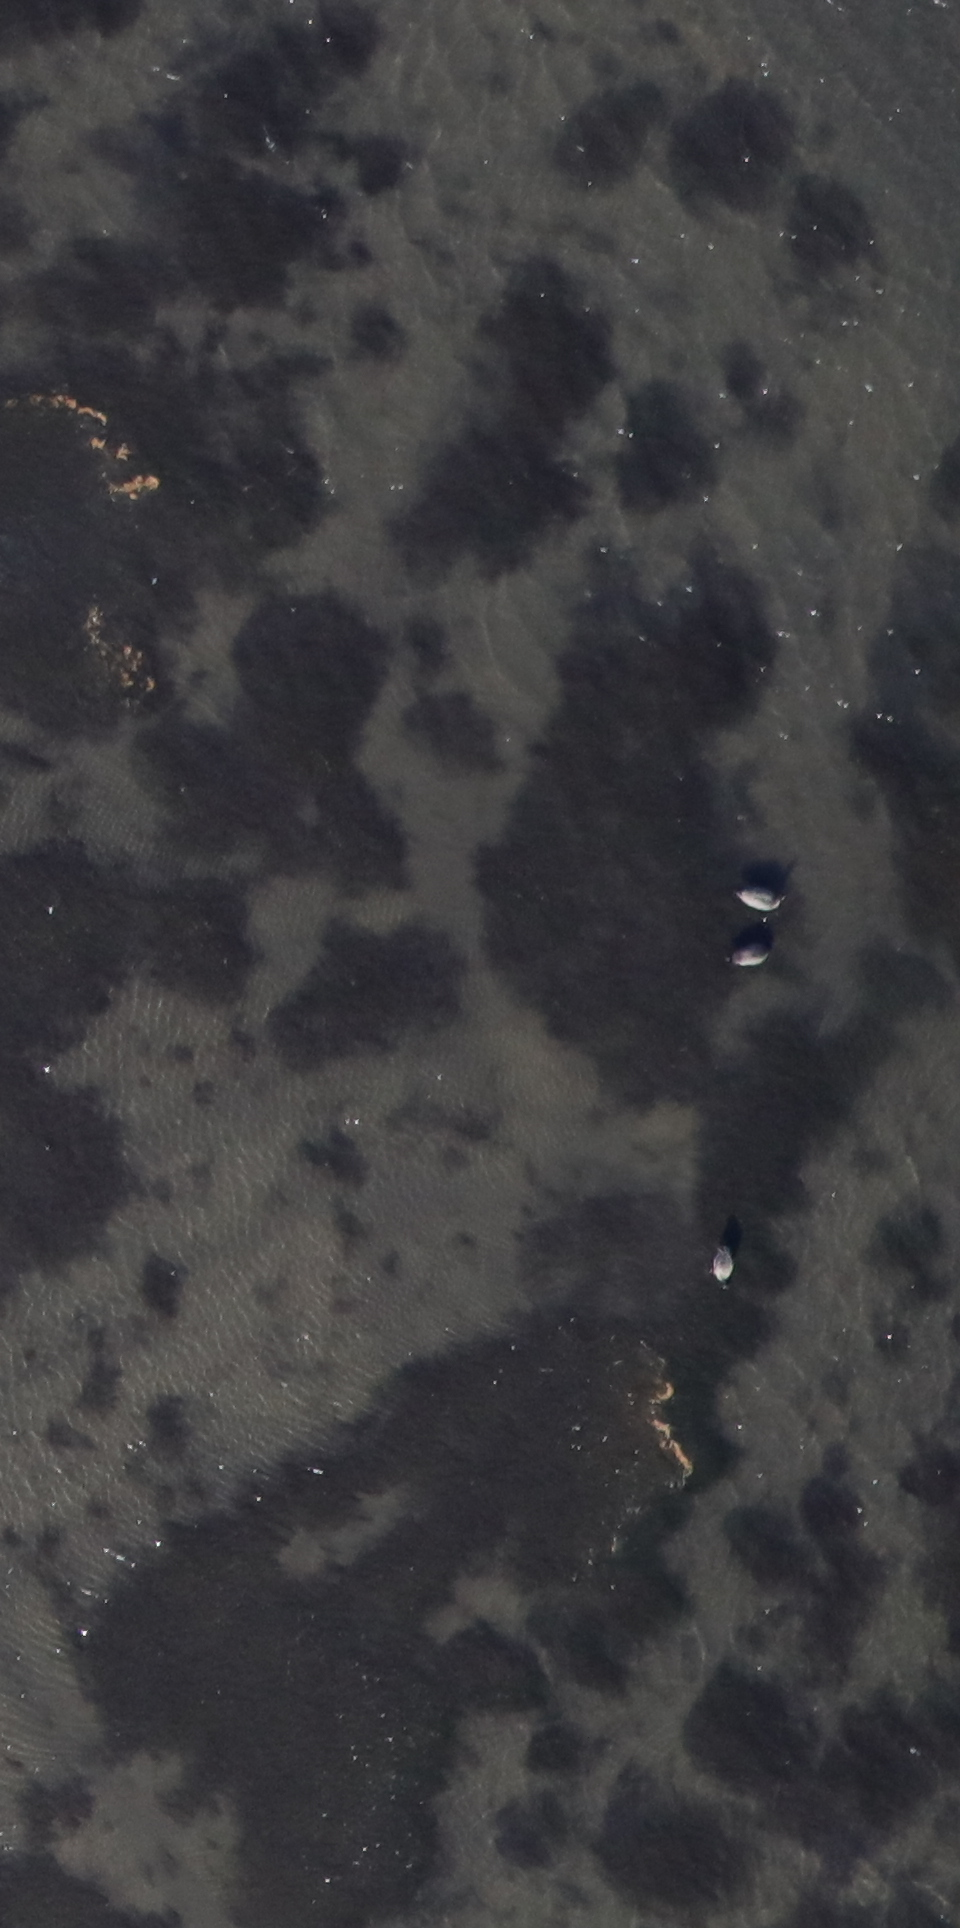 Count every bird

3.